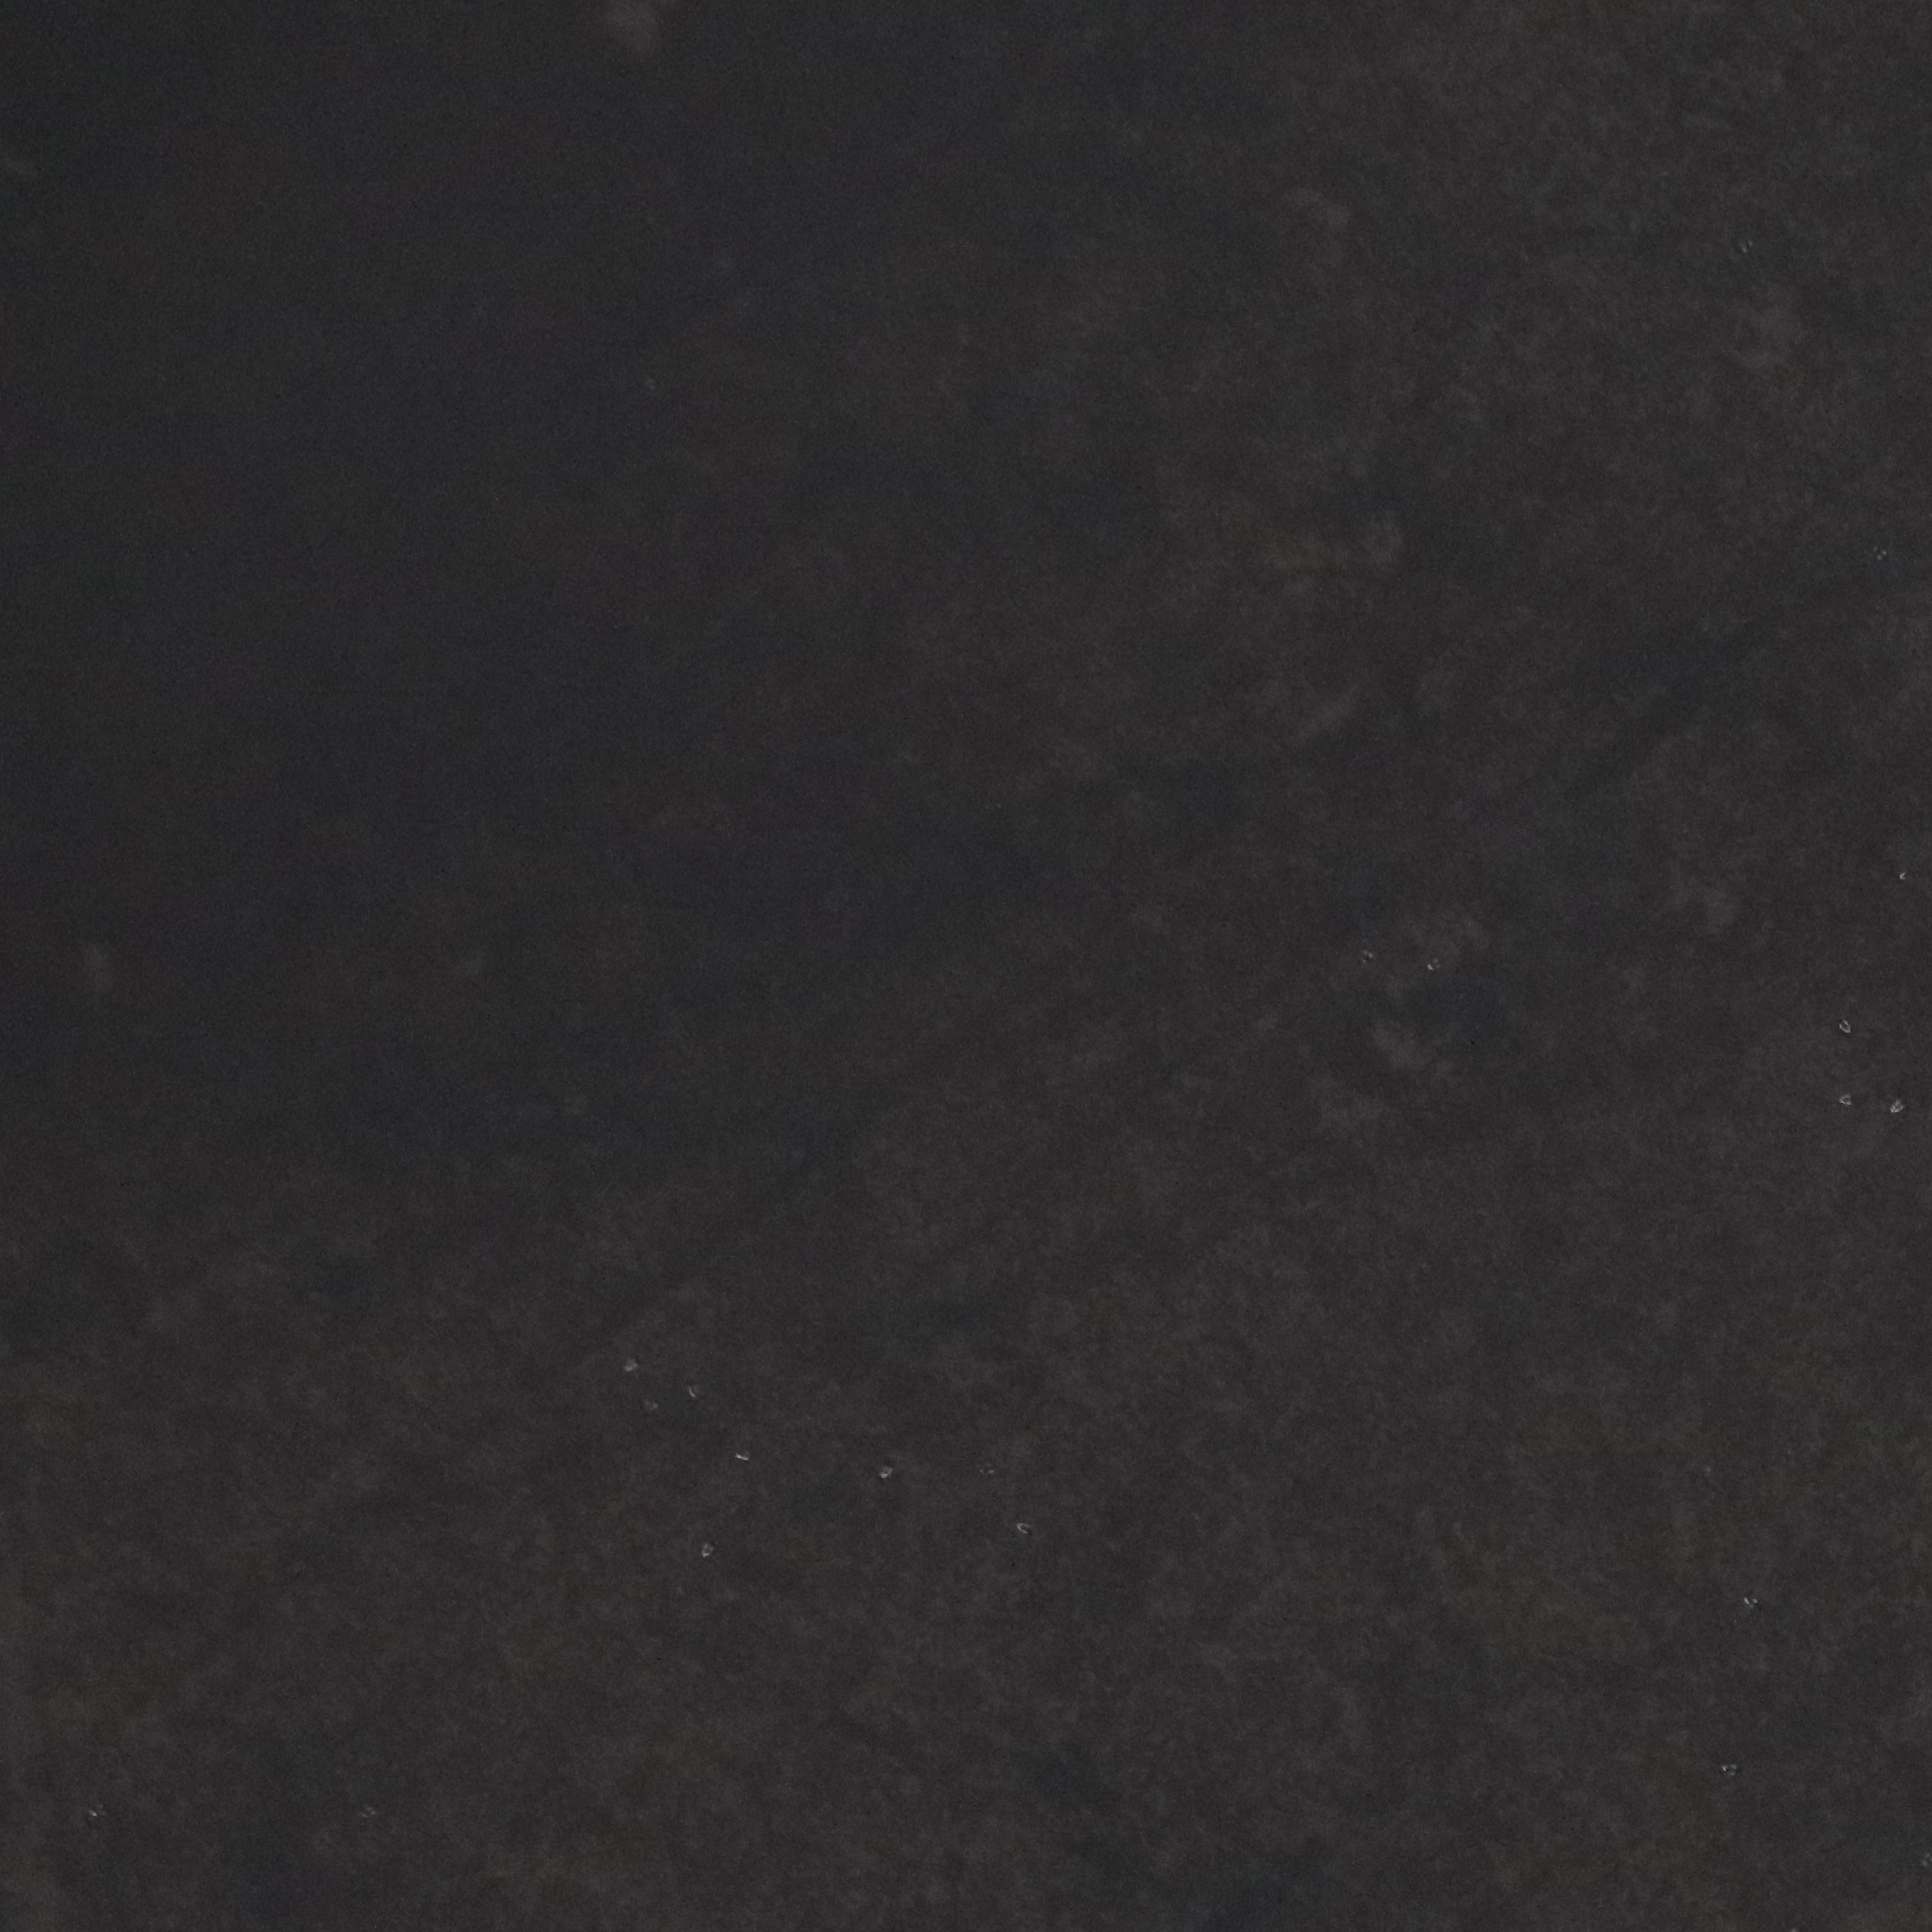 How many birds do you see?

22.